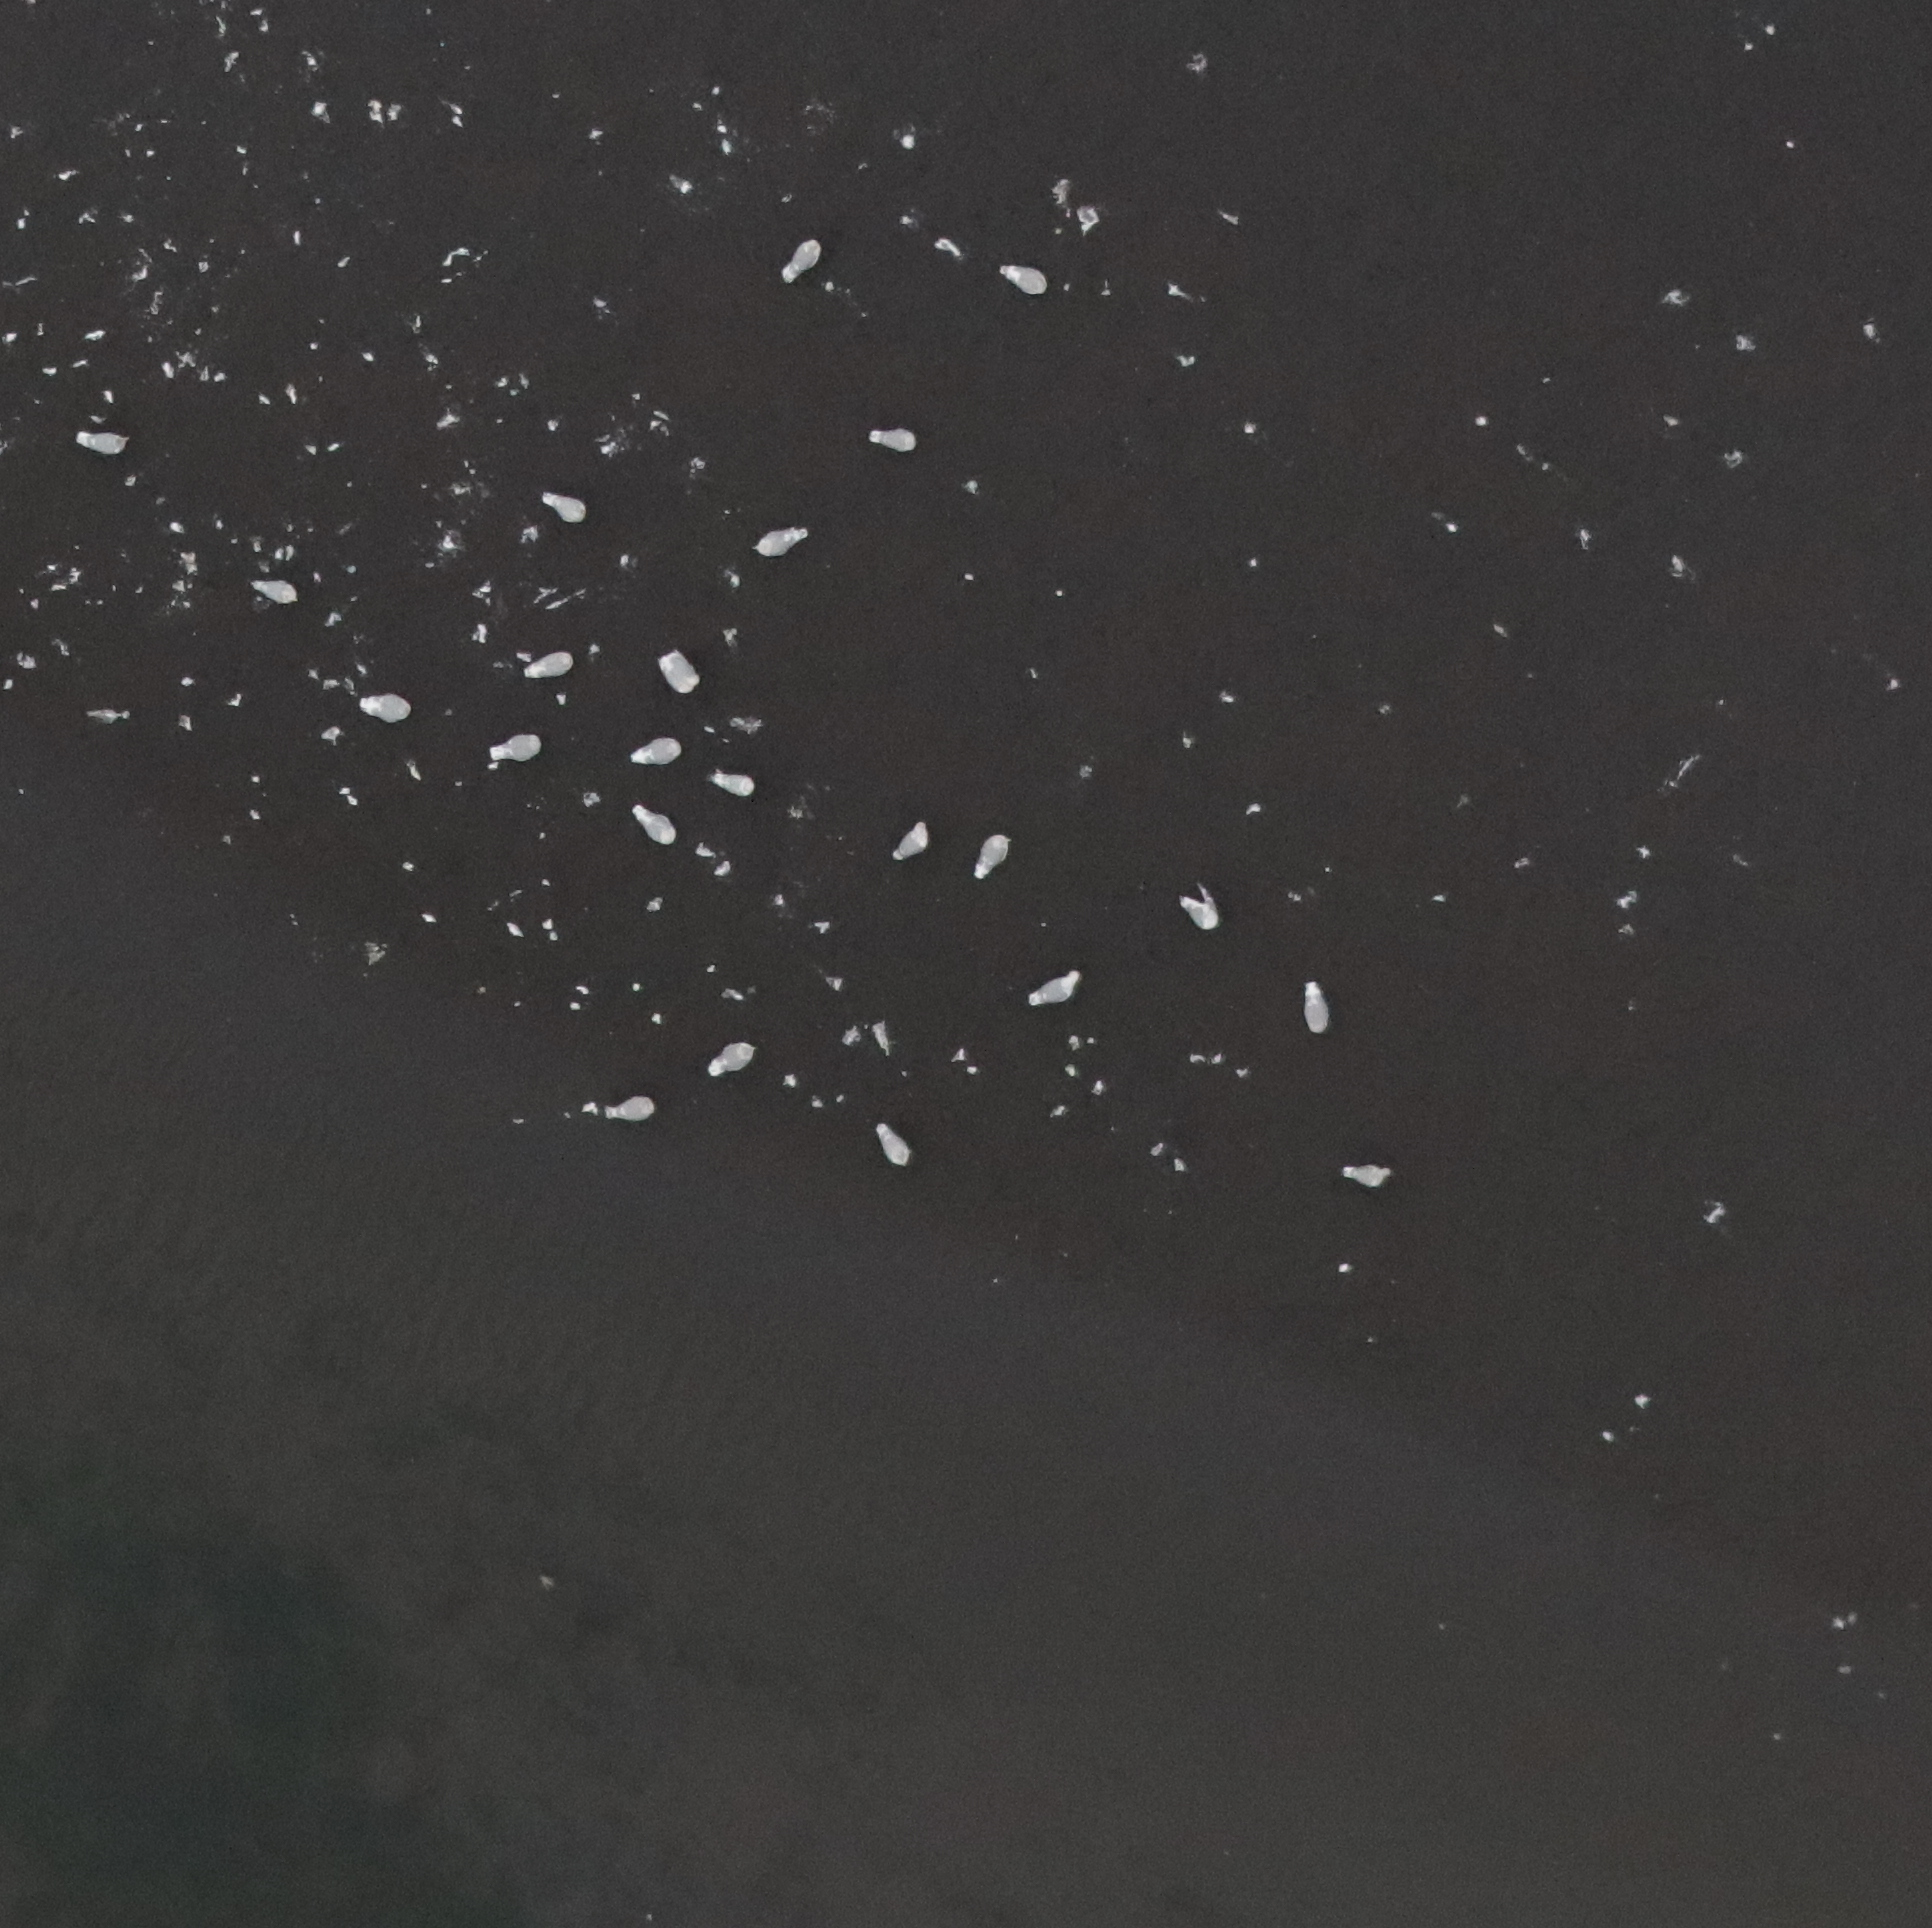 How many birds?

23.